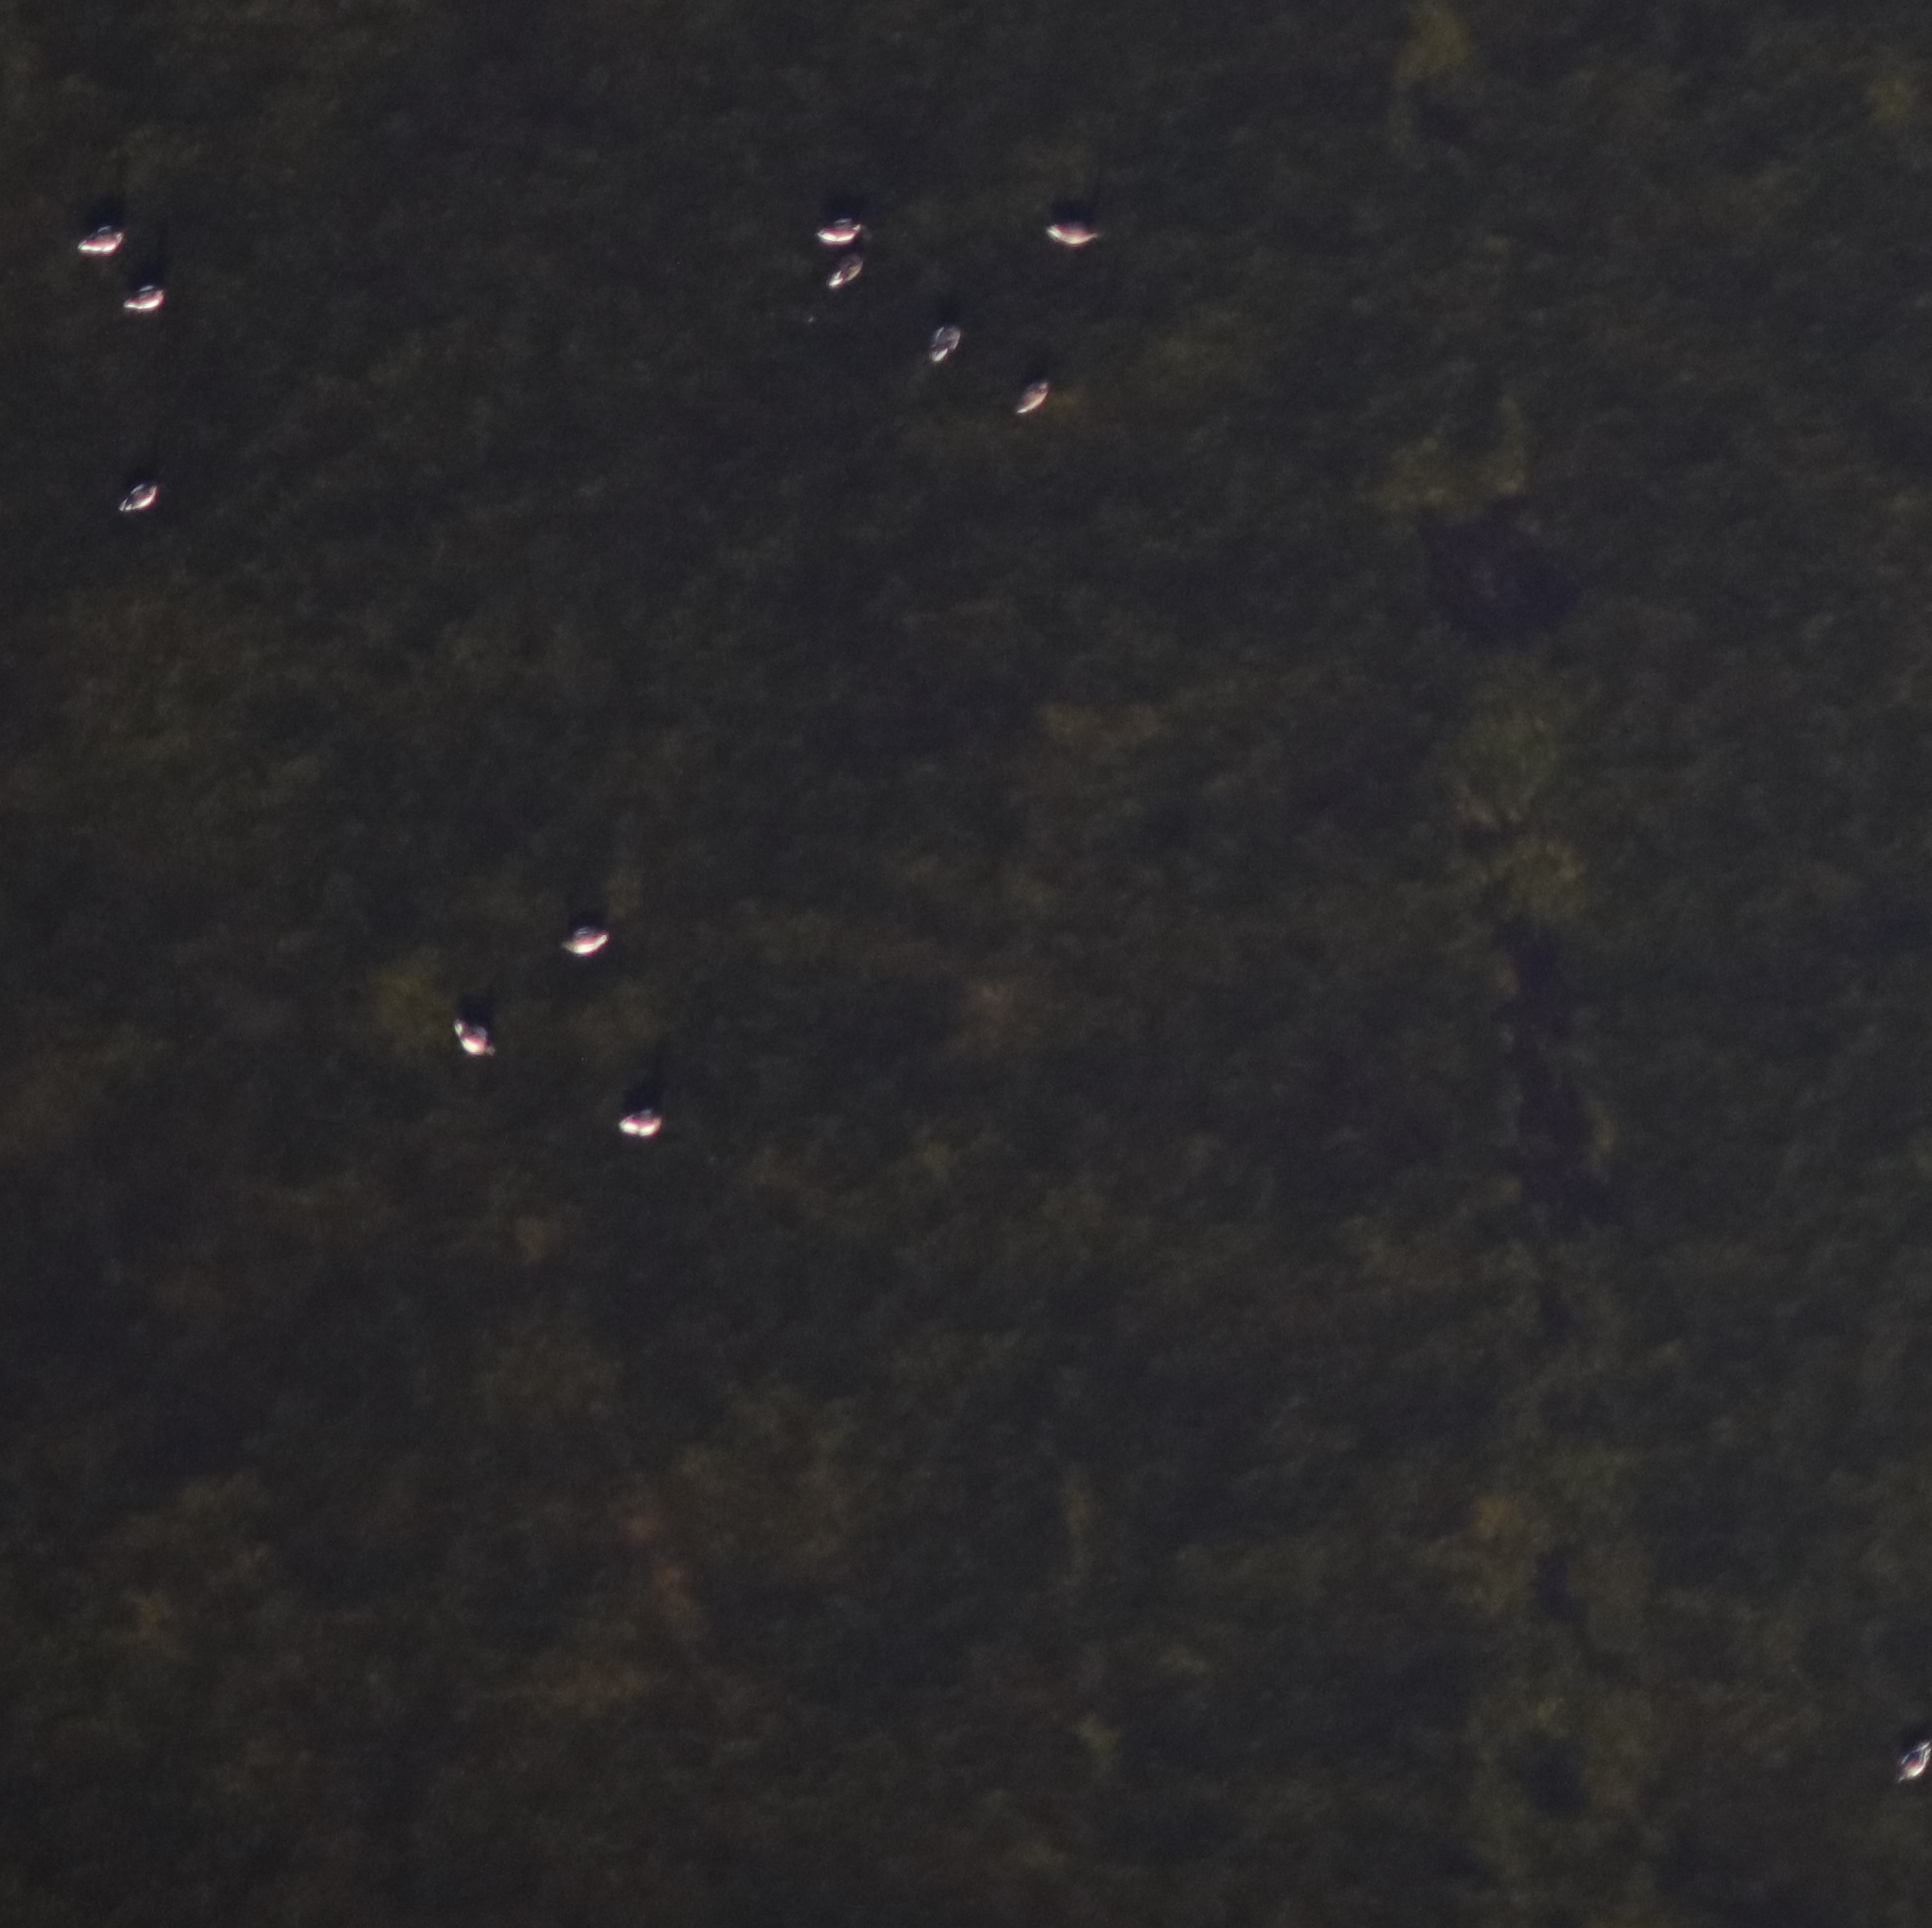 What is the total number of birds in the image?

12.